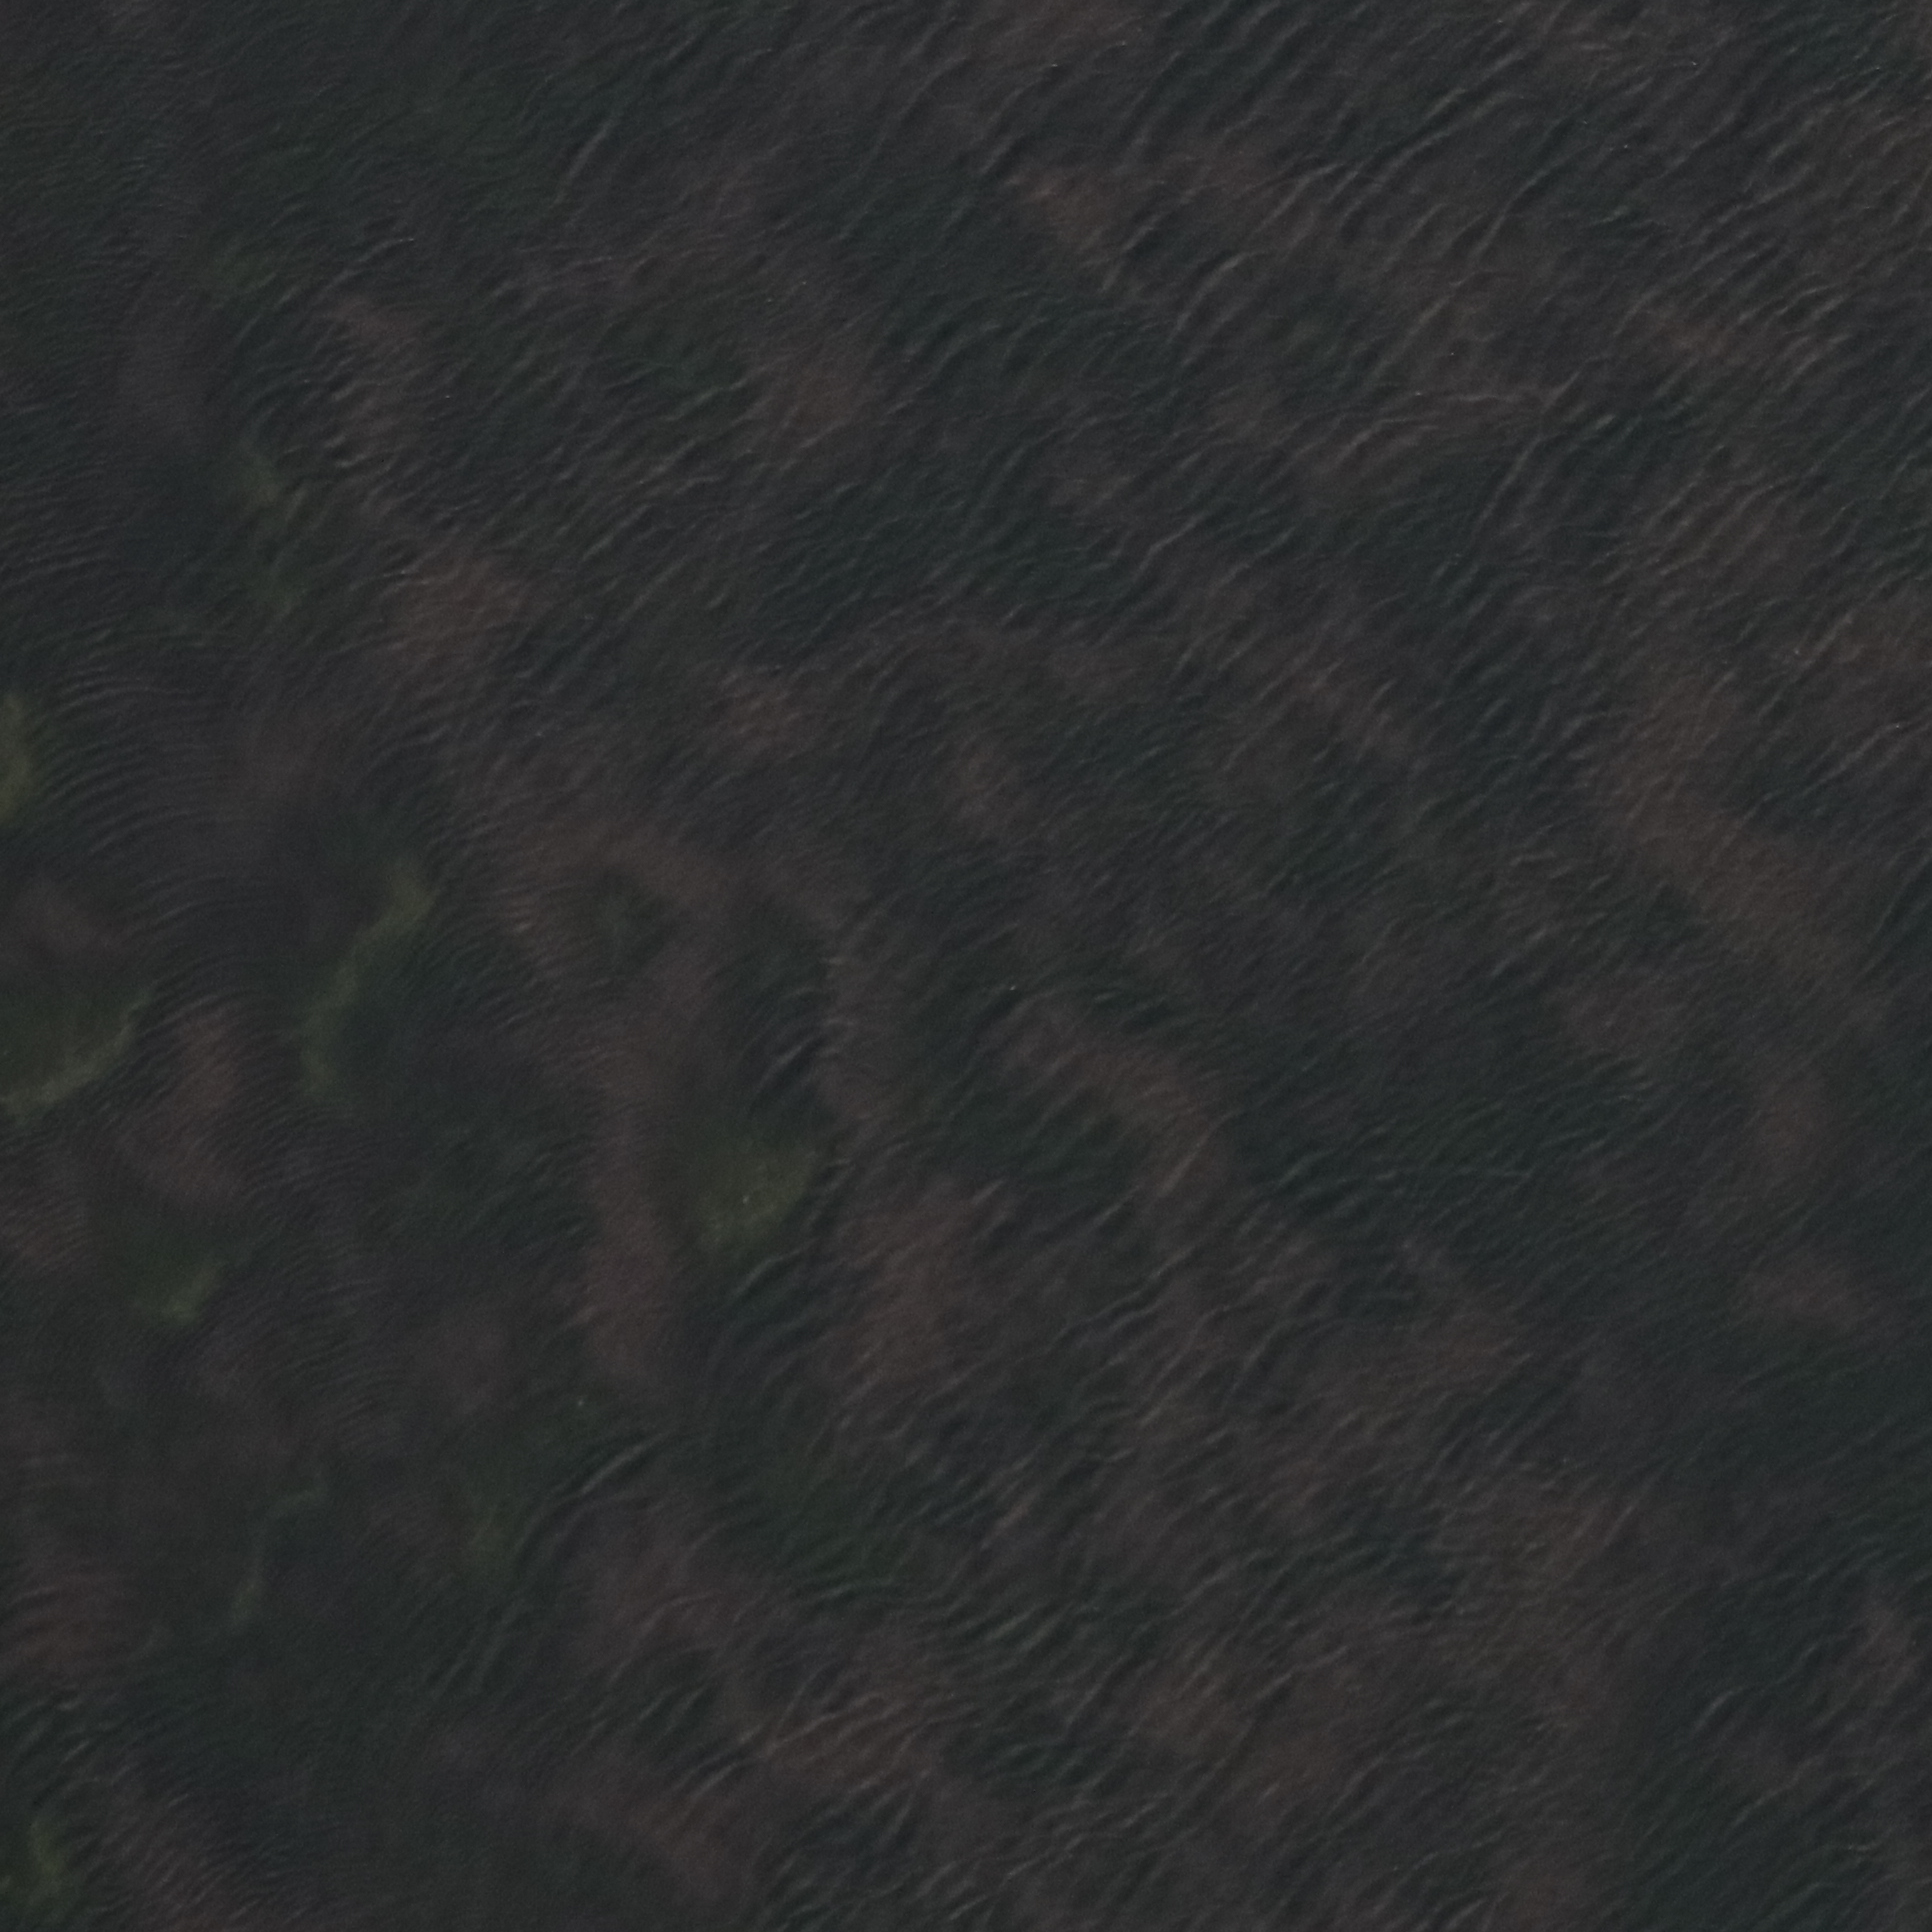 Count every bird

0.